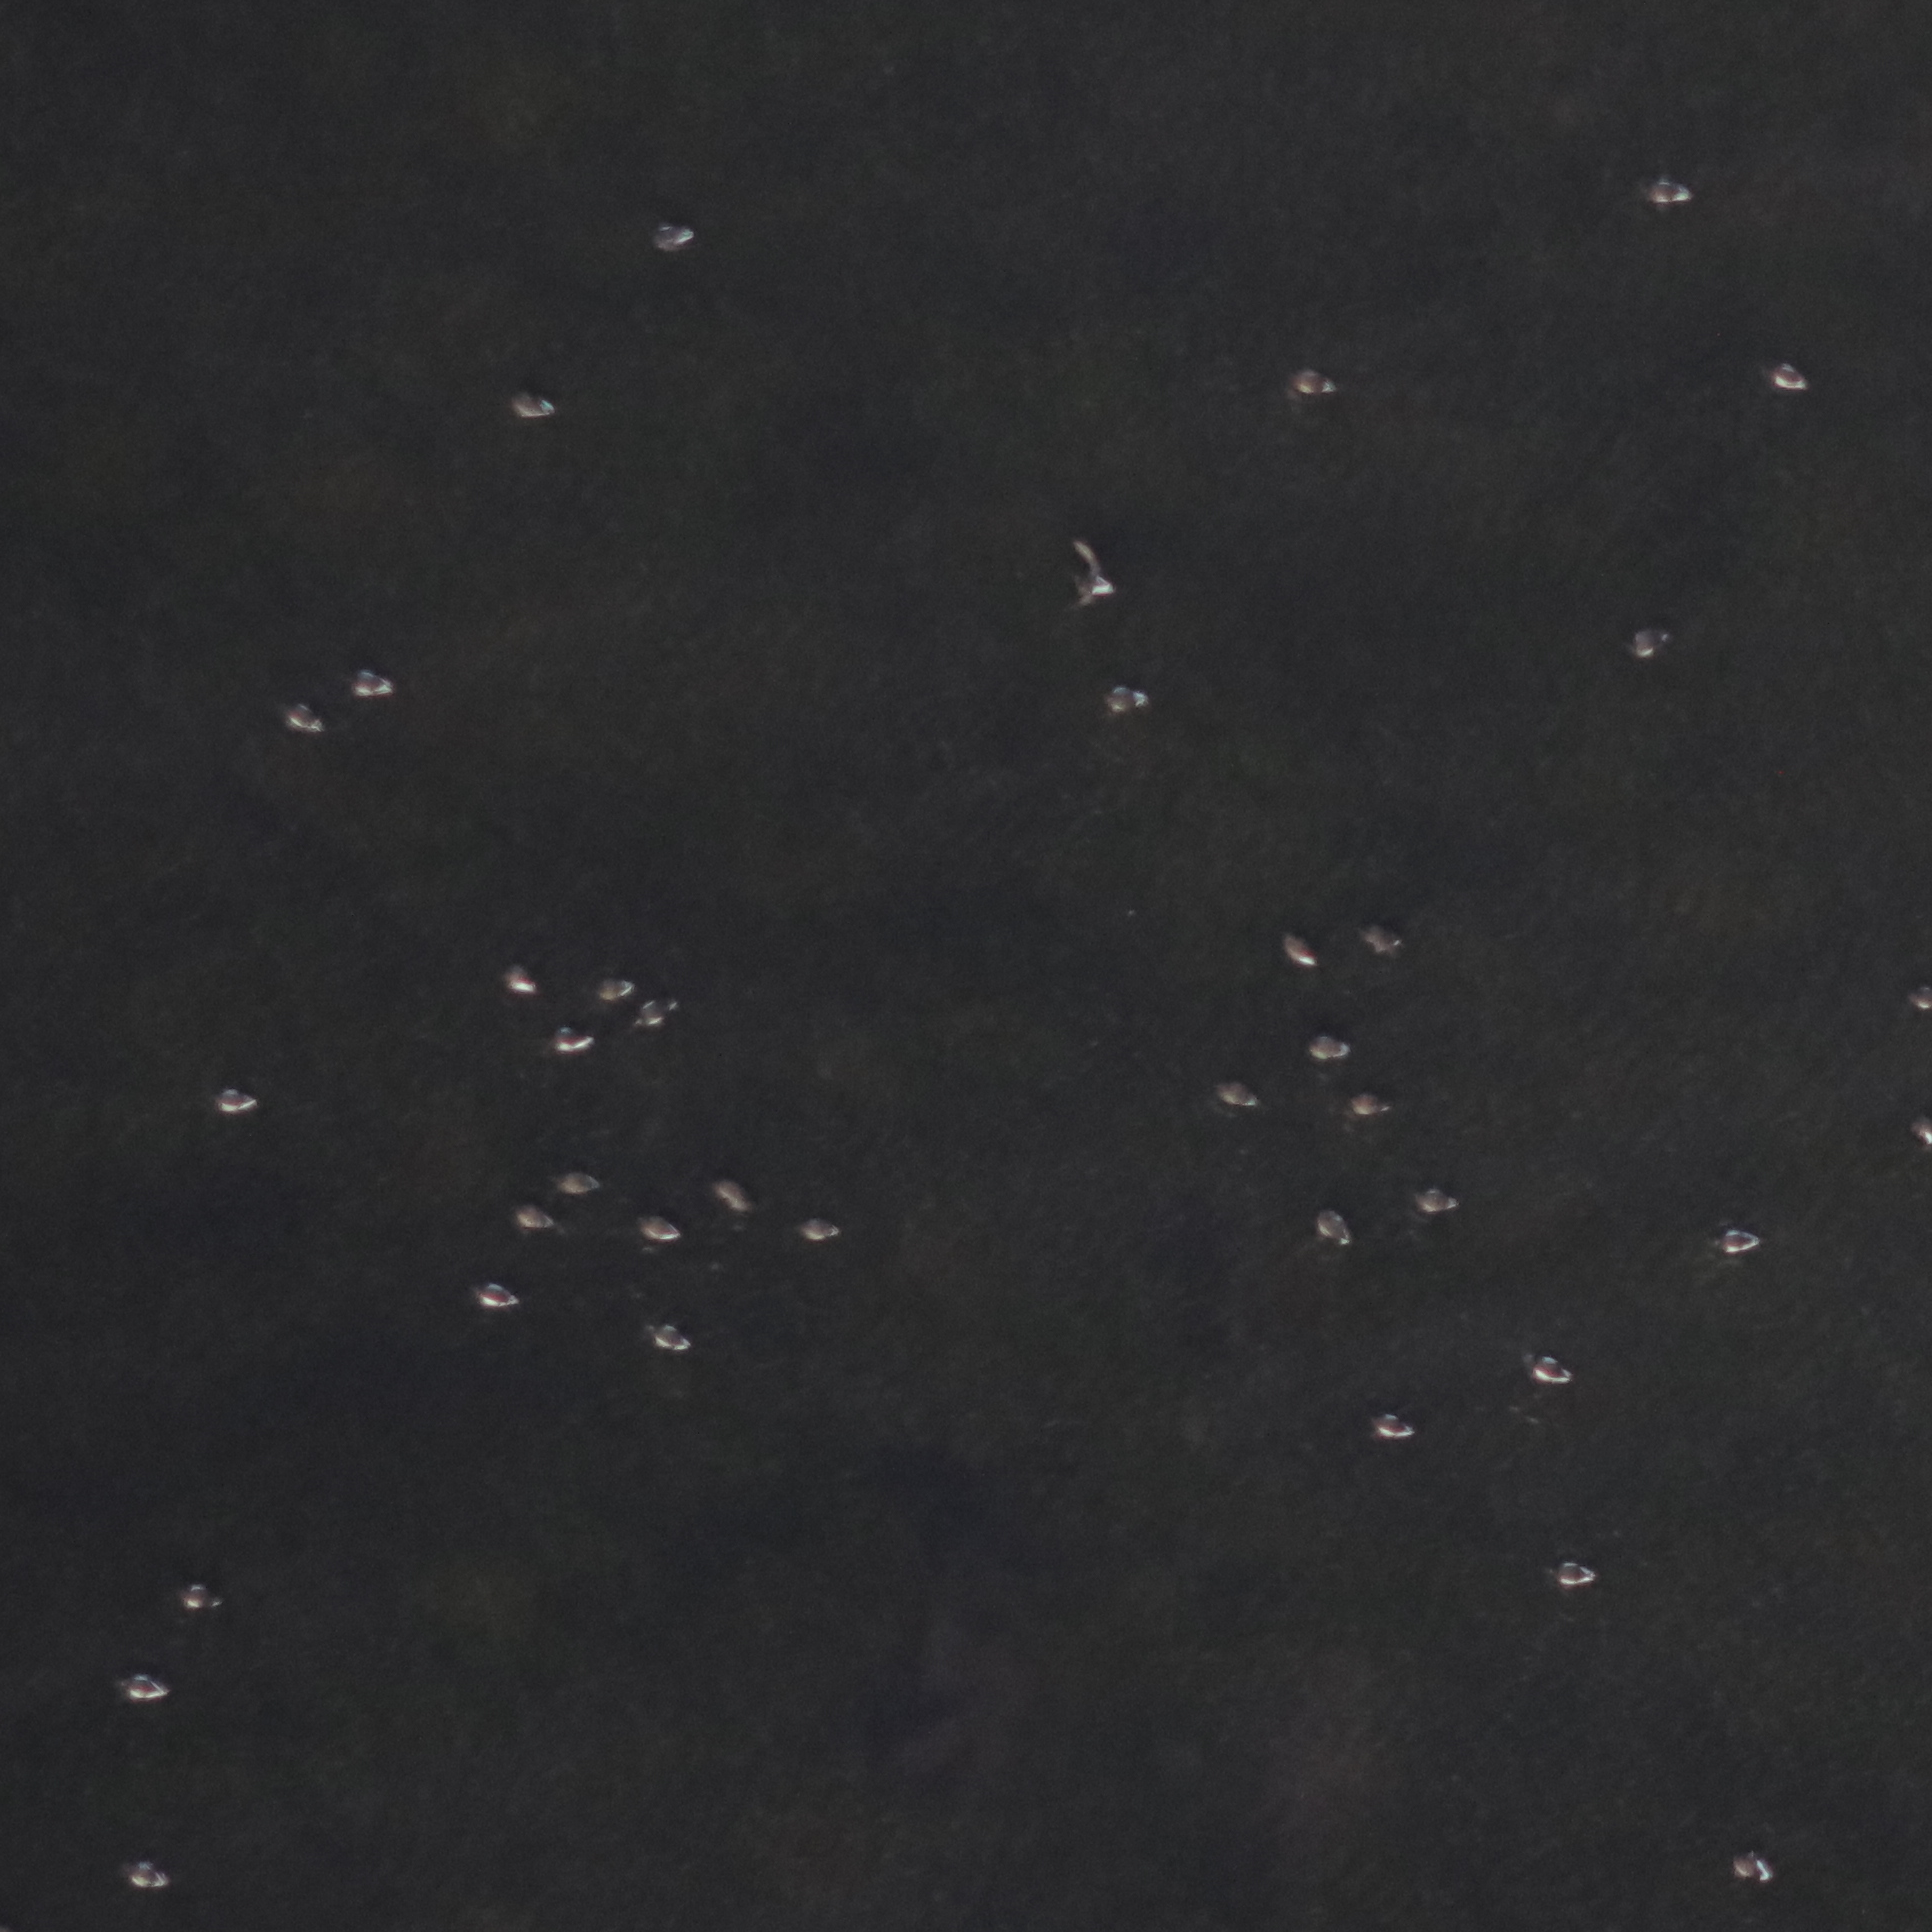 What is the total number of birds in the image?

39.